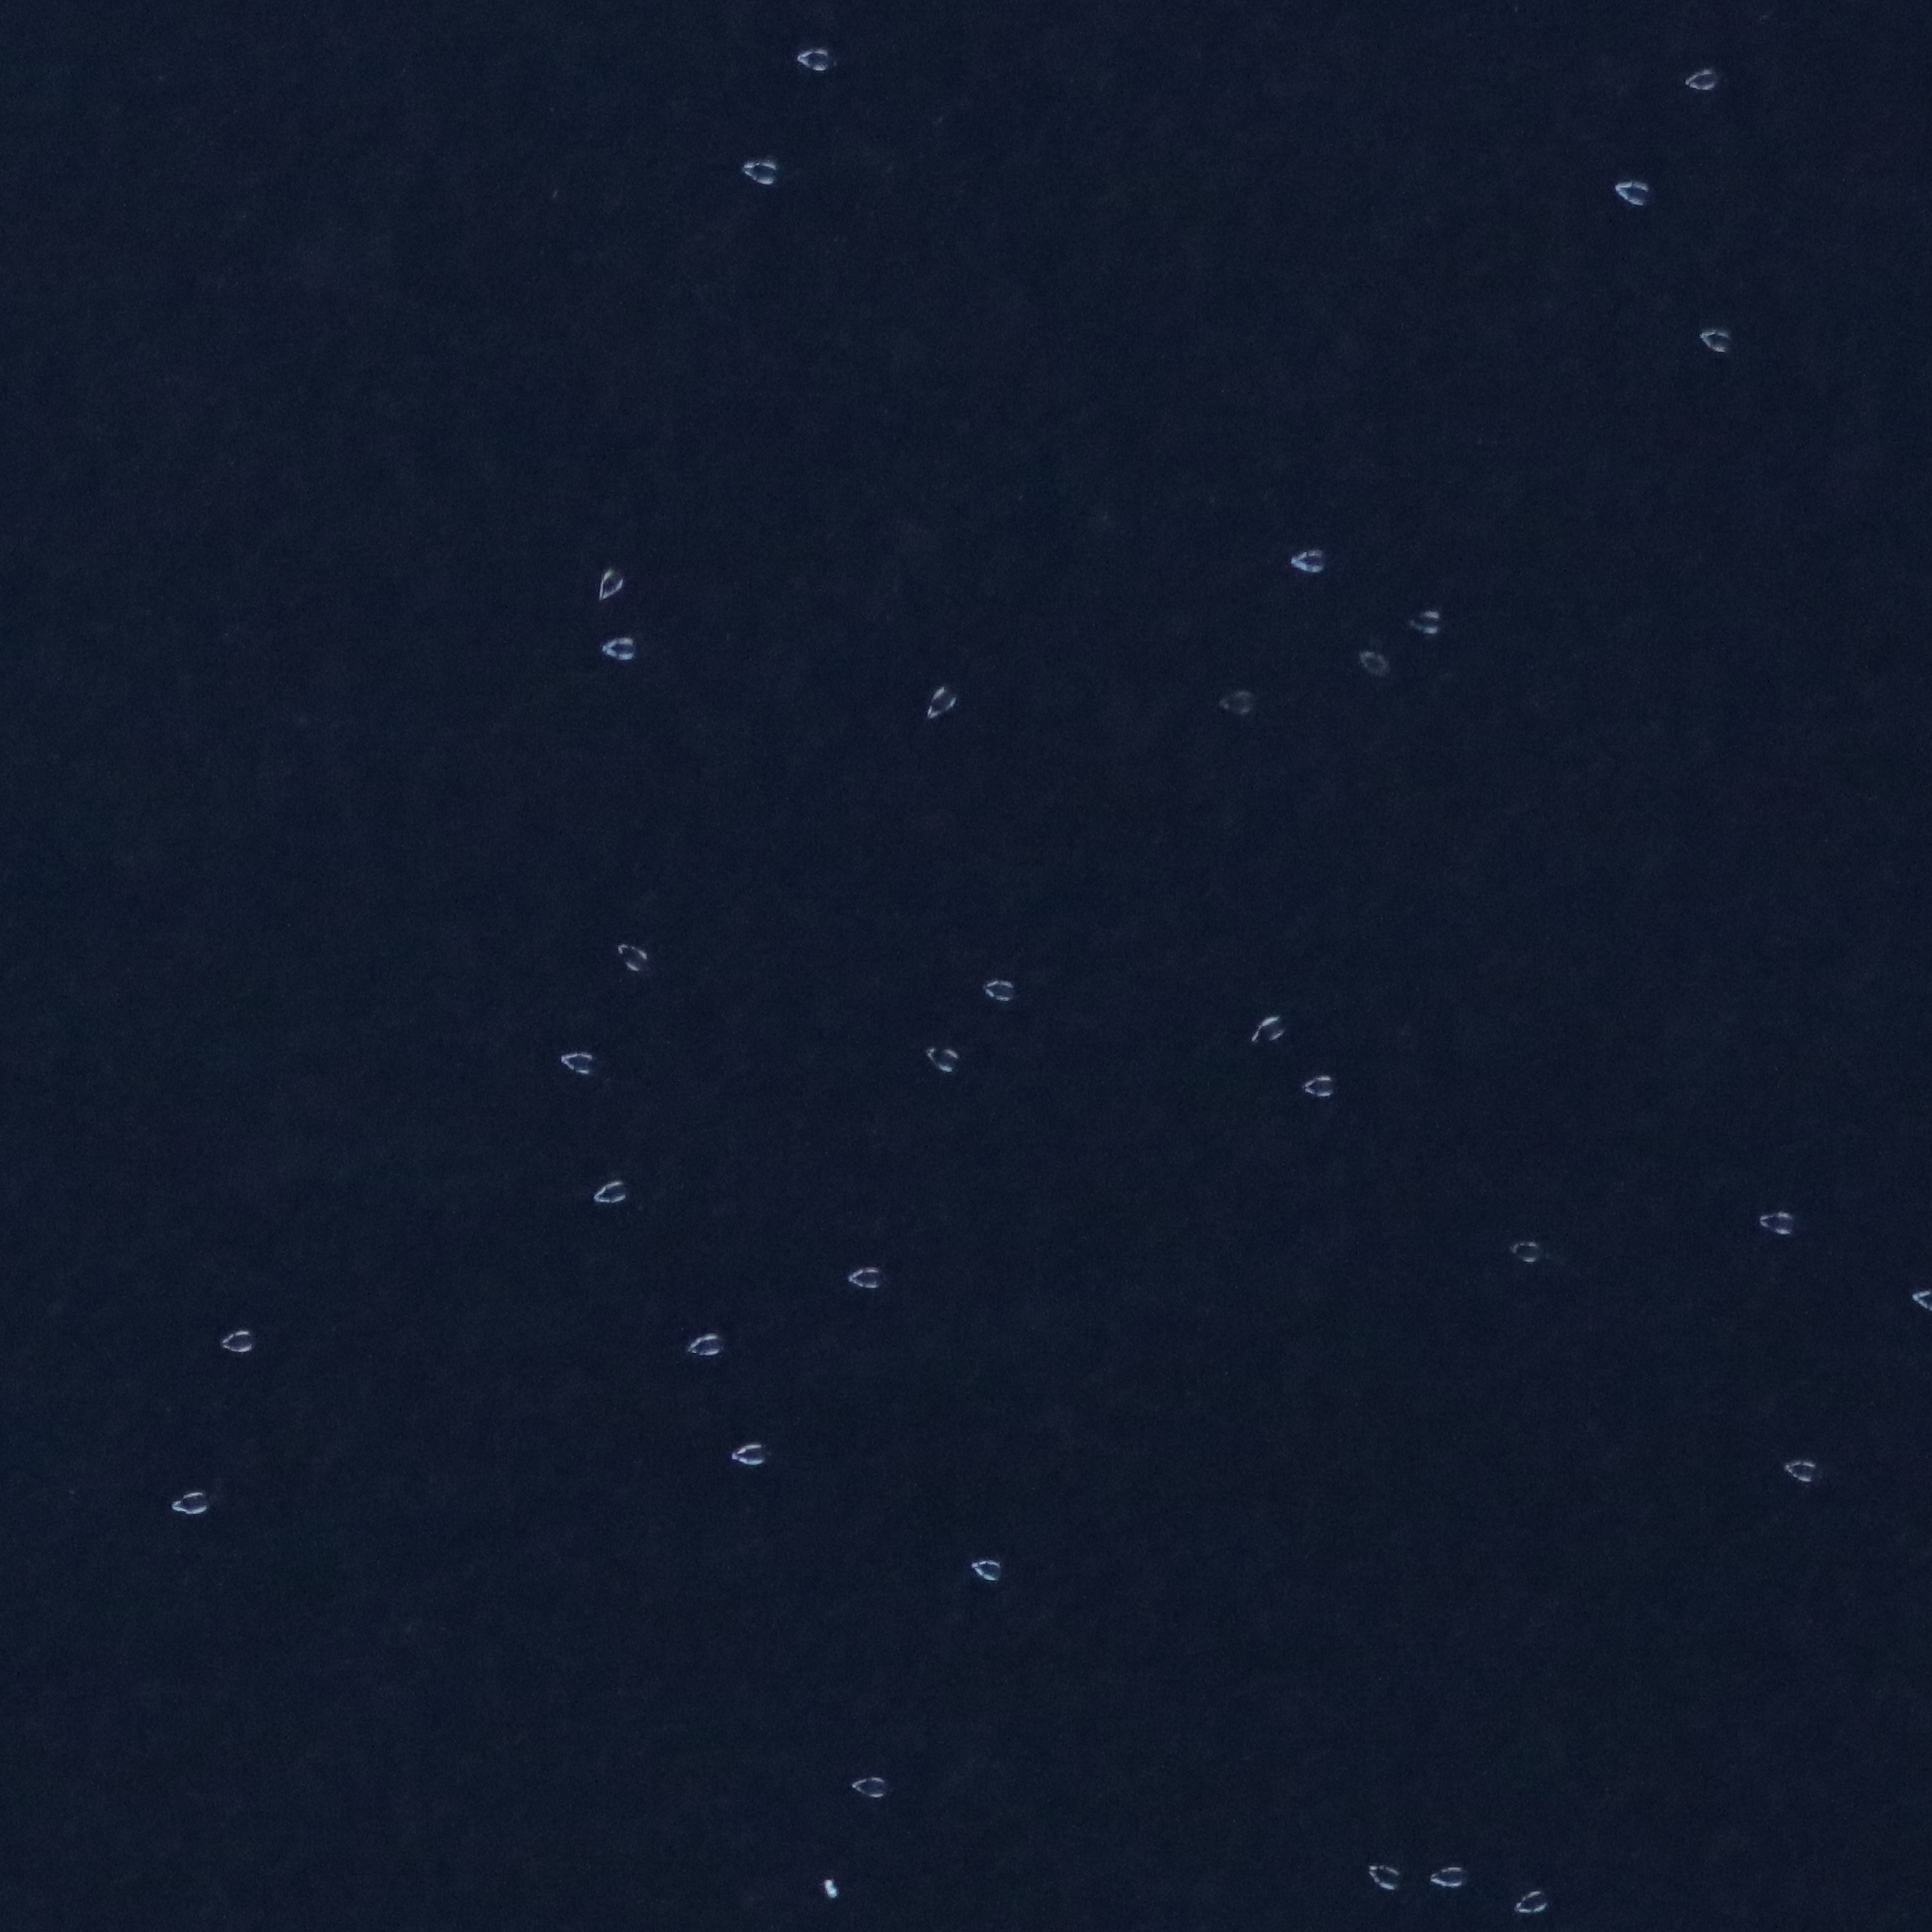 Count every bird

32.